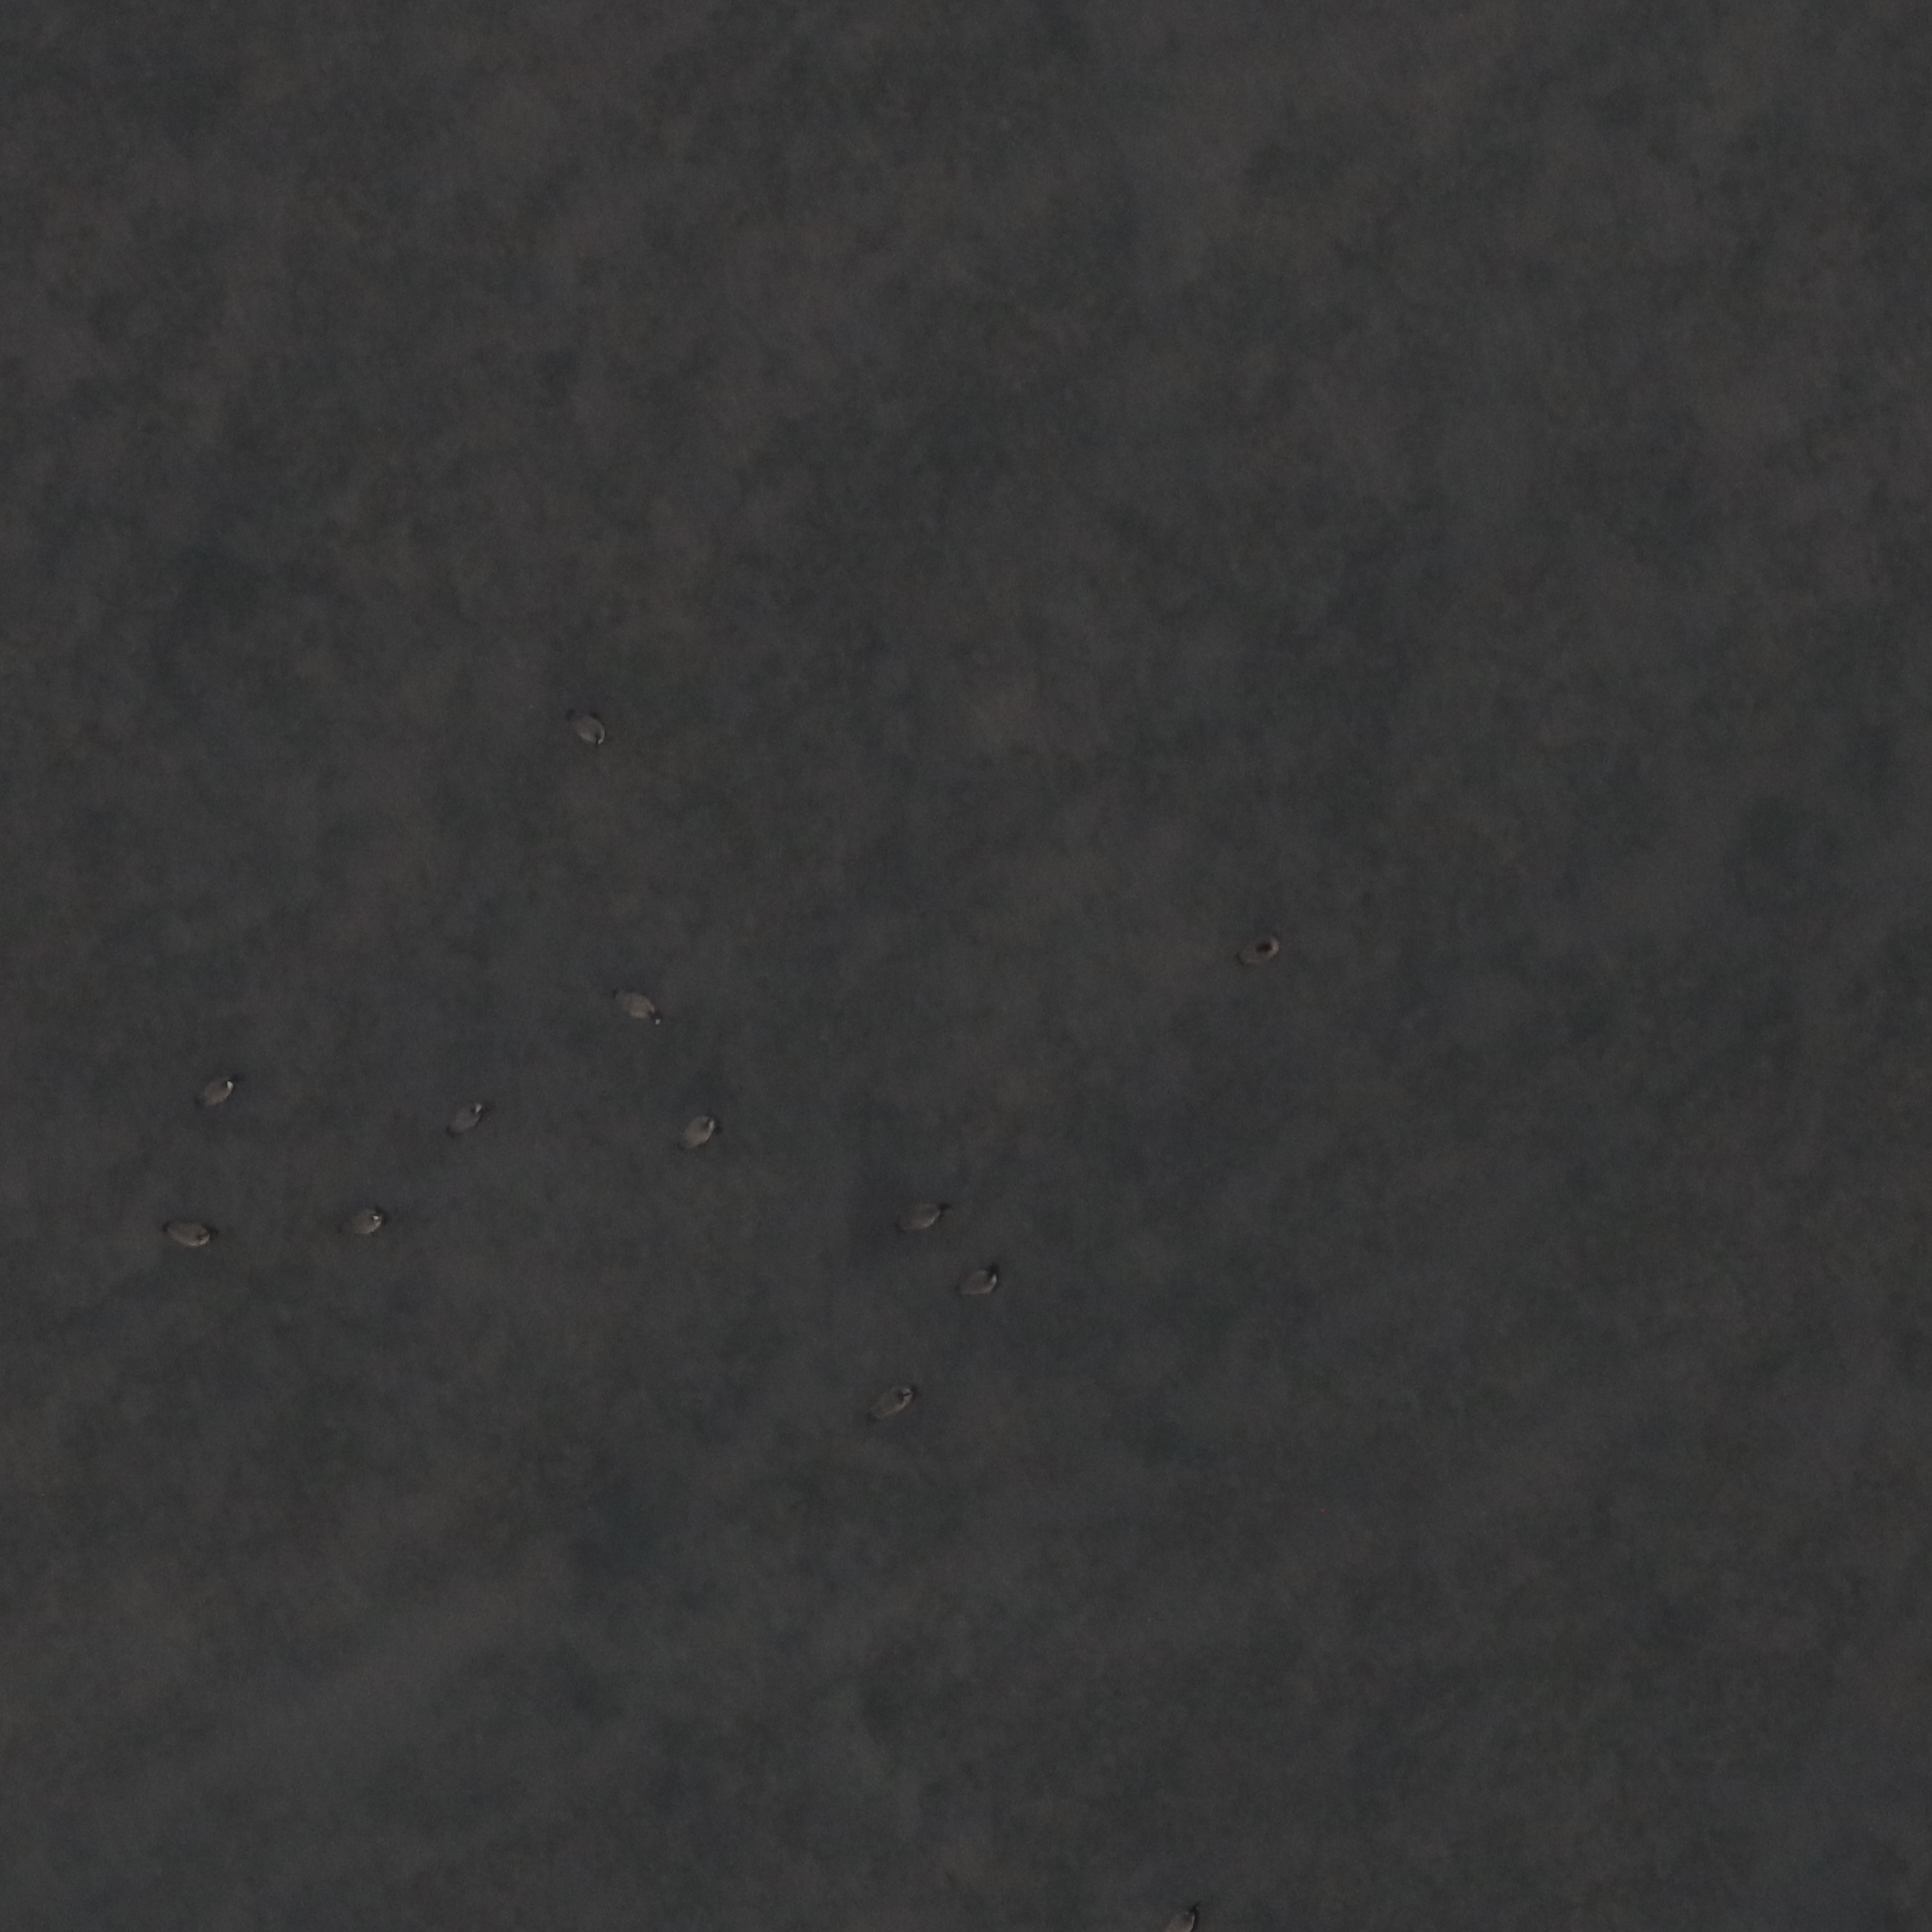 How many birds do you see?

12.